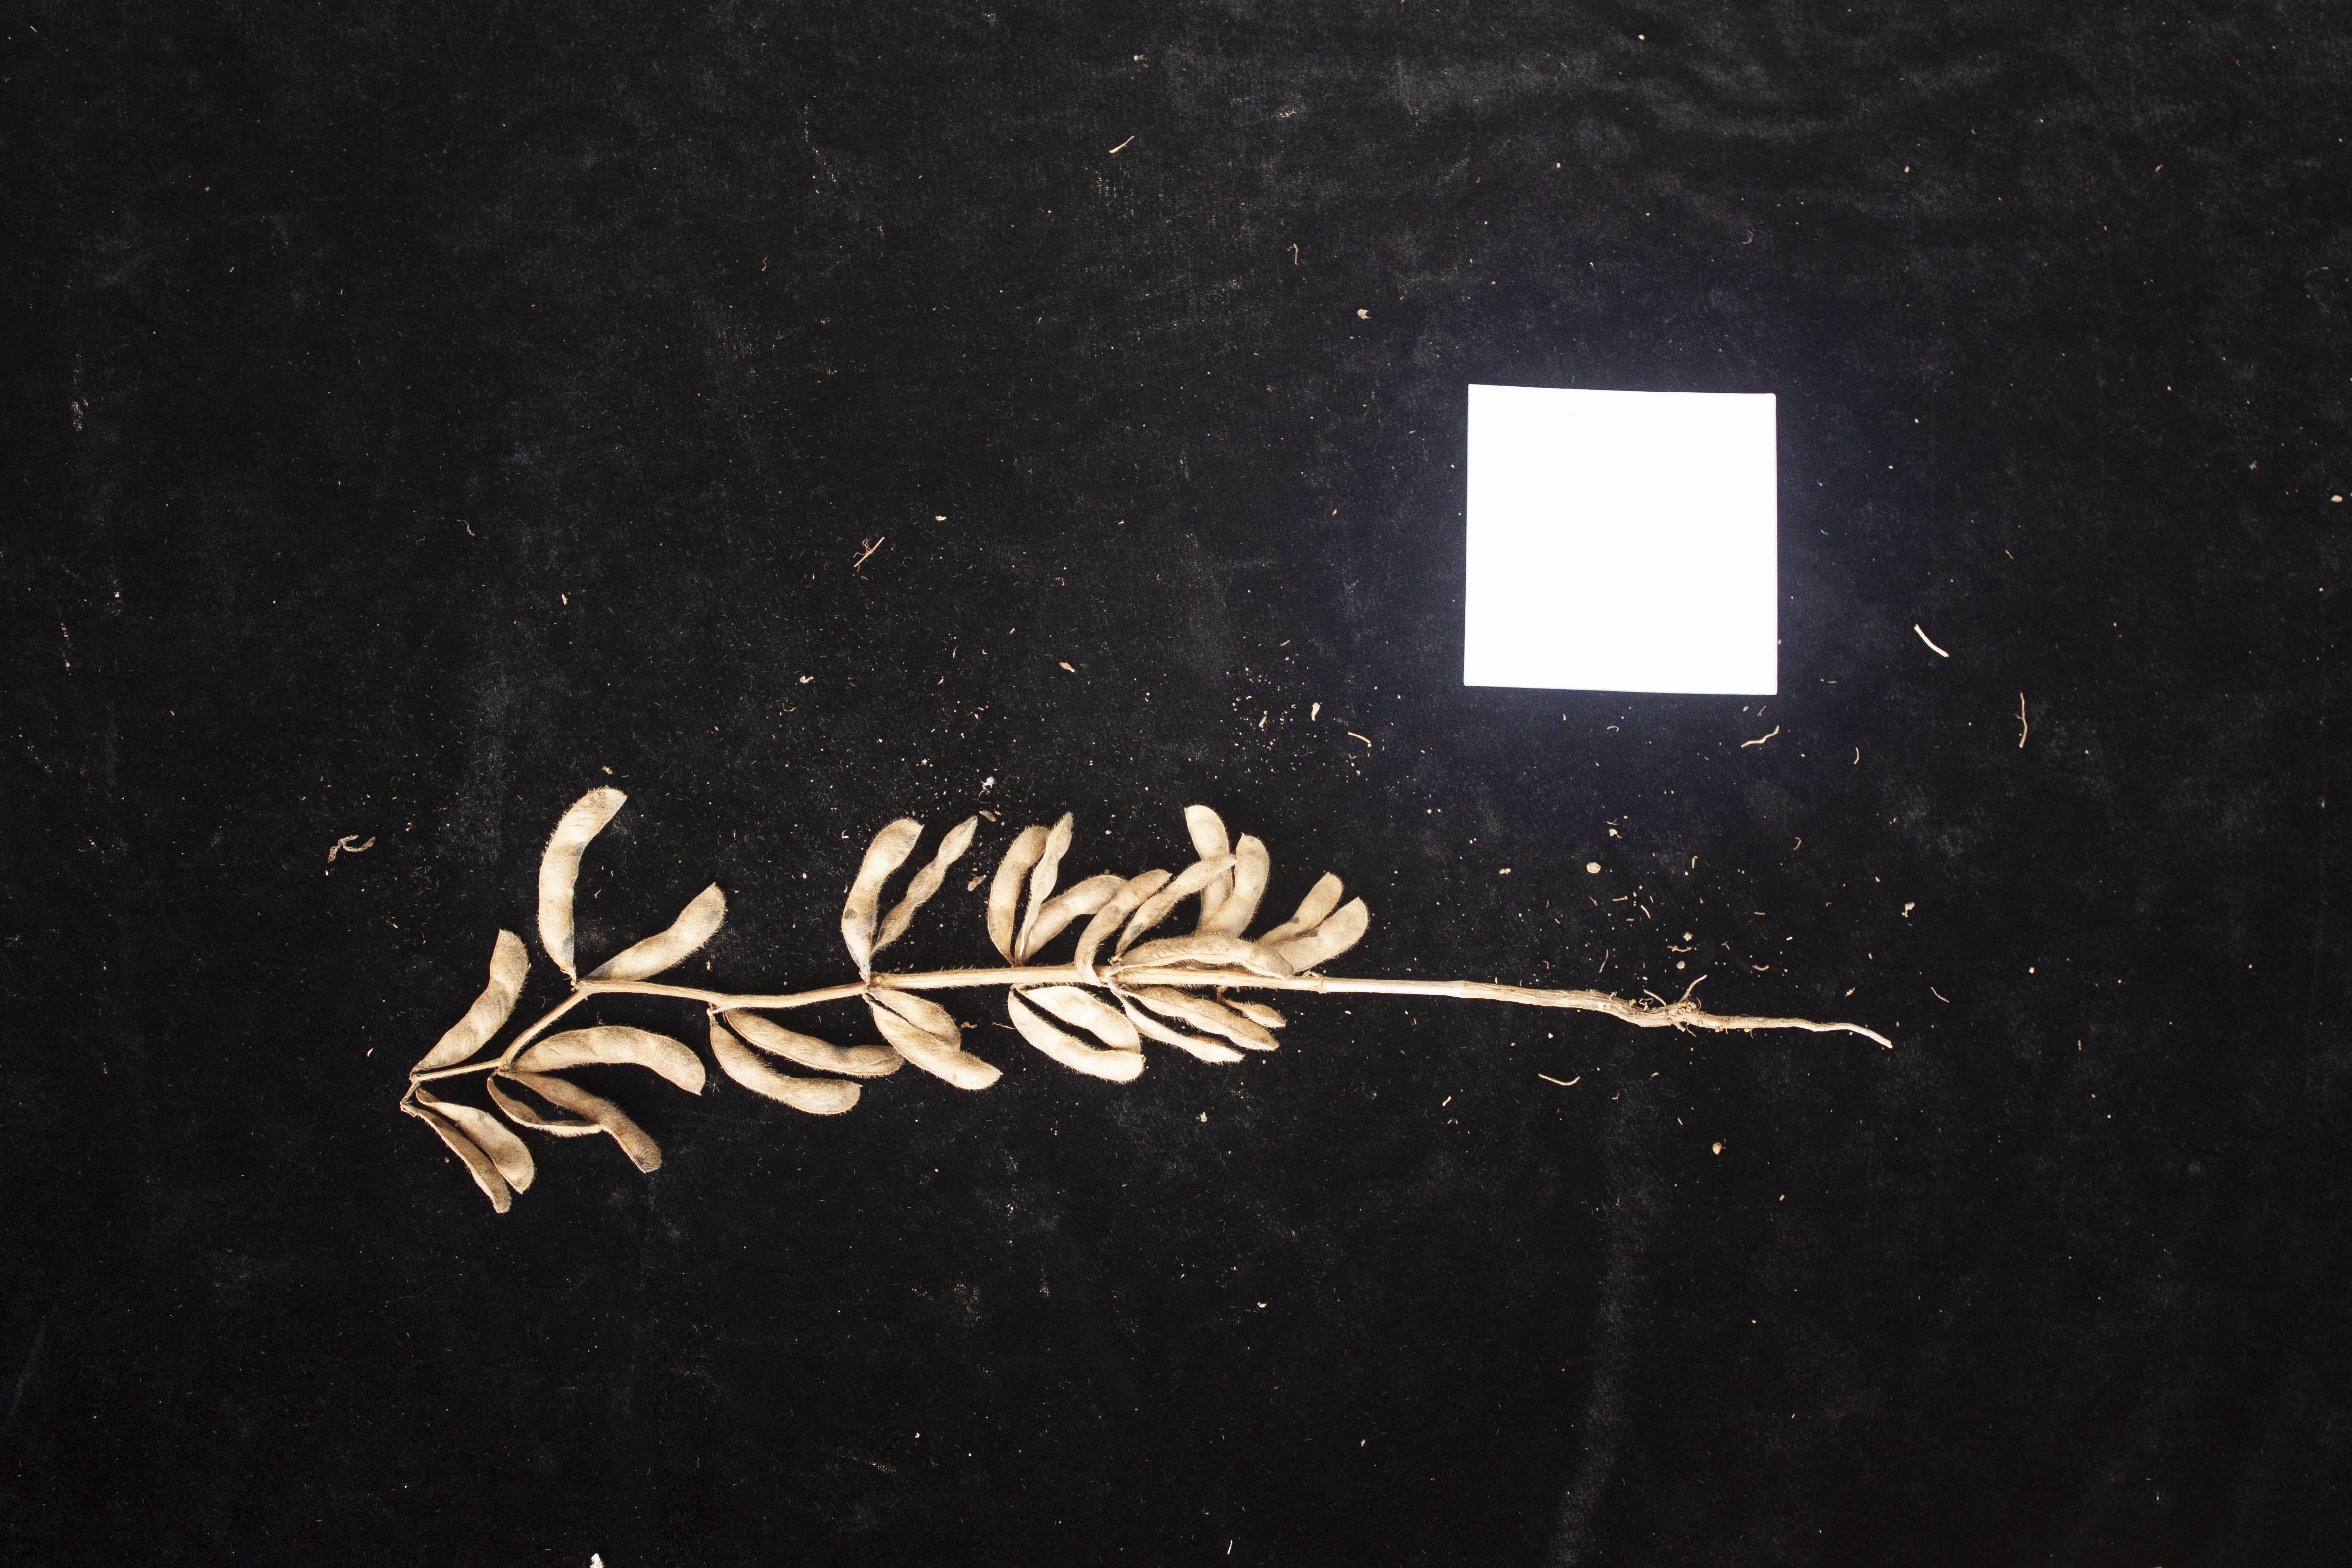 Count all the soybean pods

28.